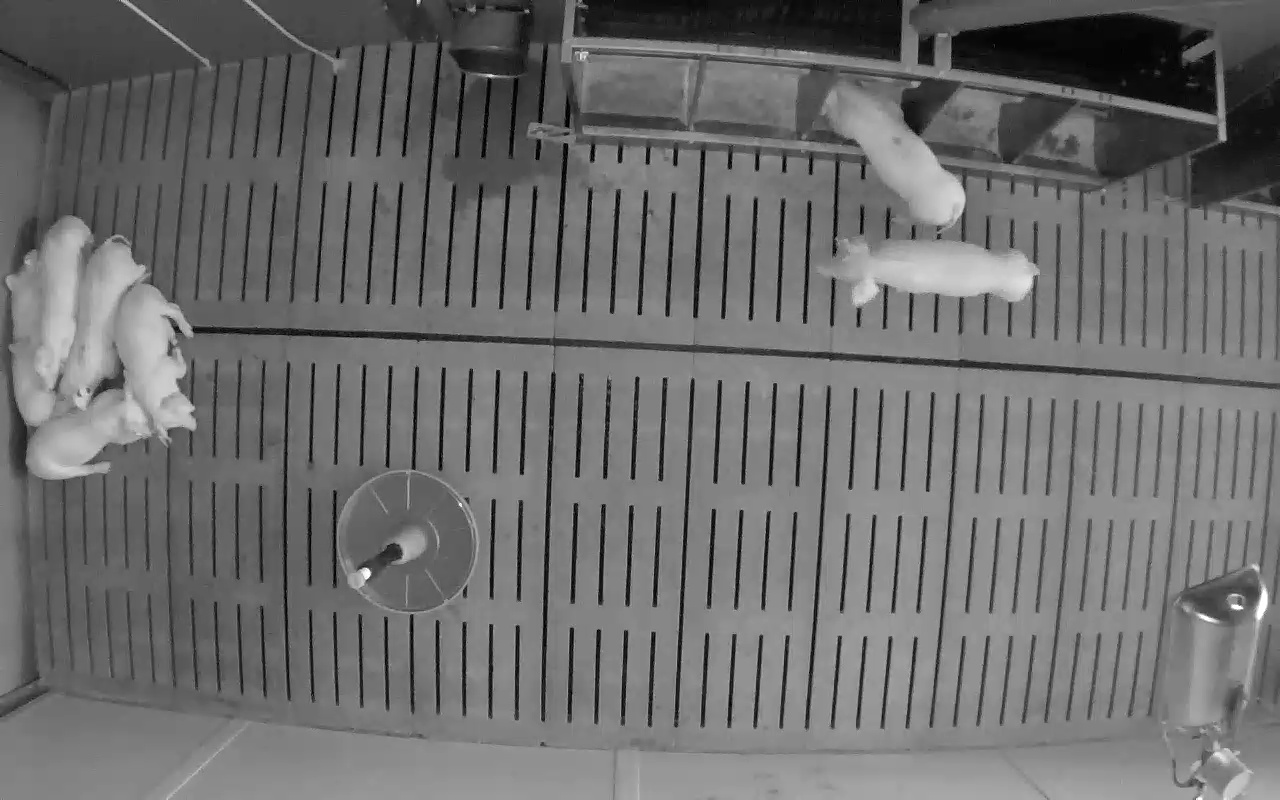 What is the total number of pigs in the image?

7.